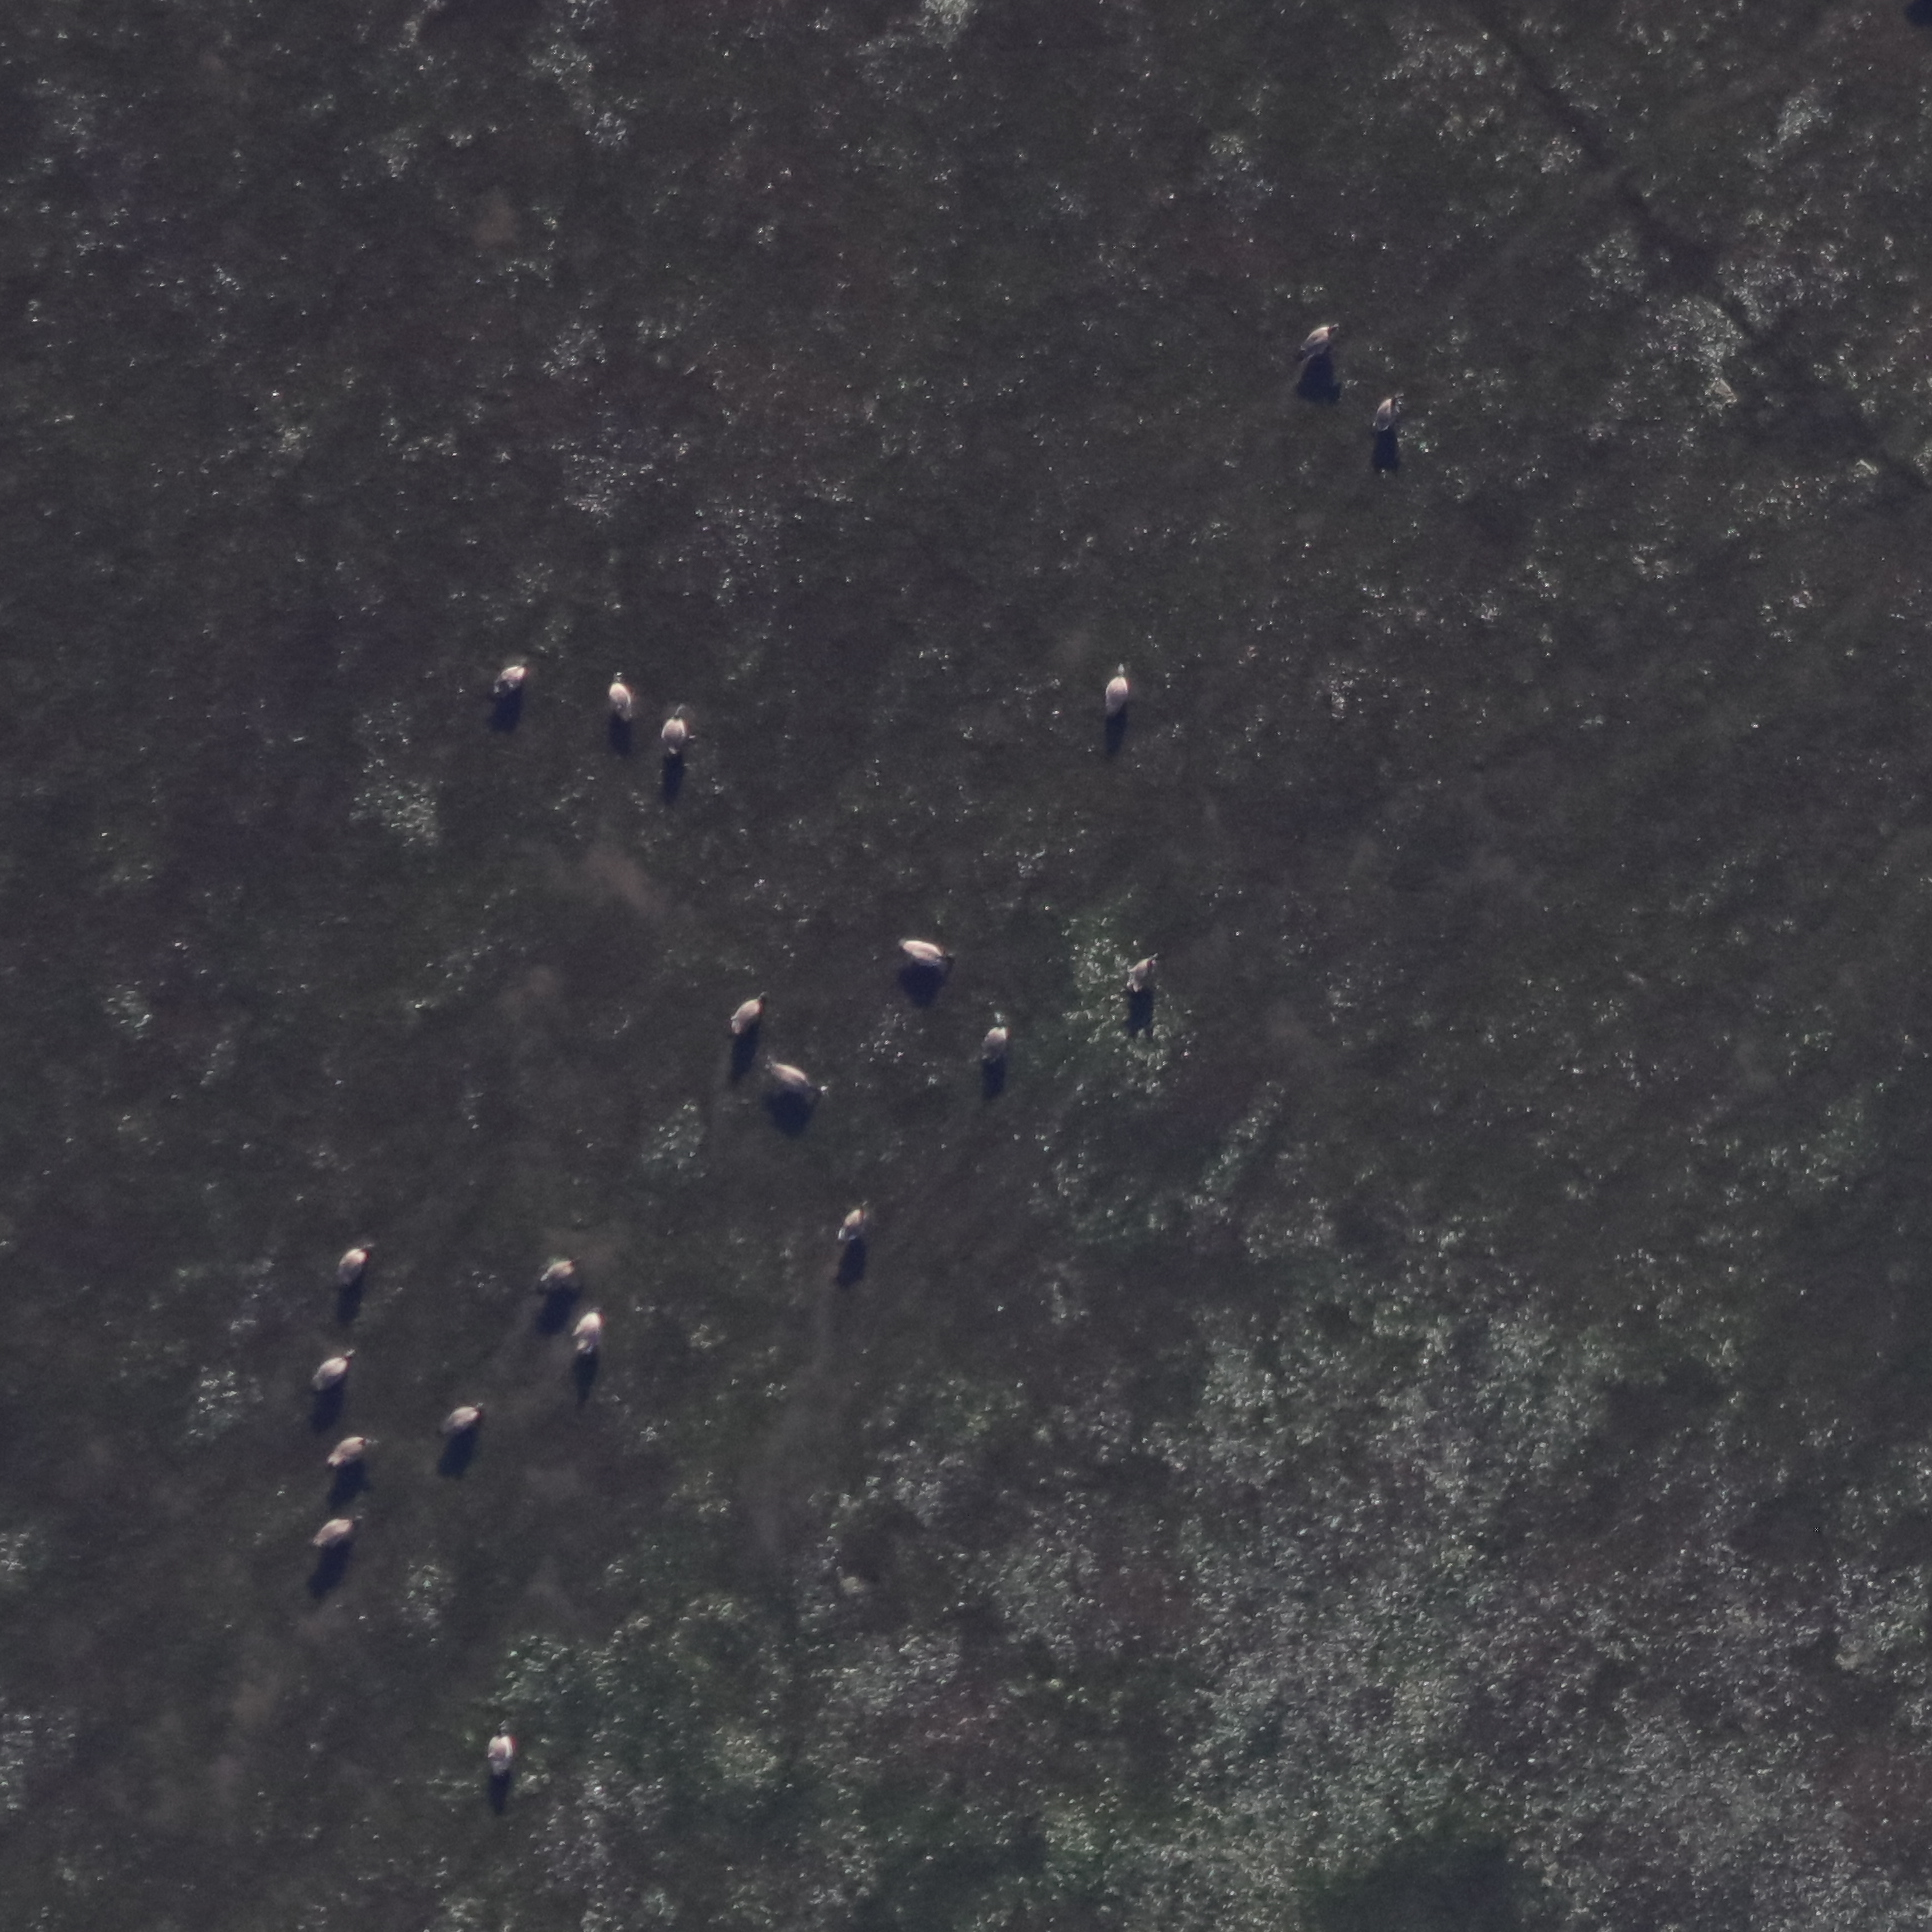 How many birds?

20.